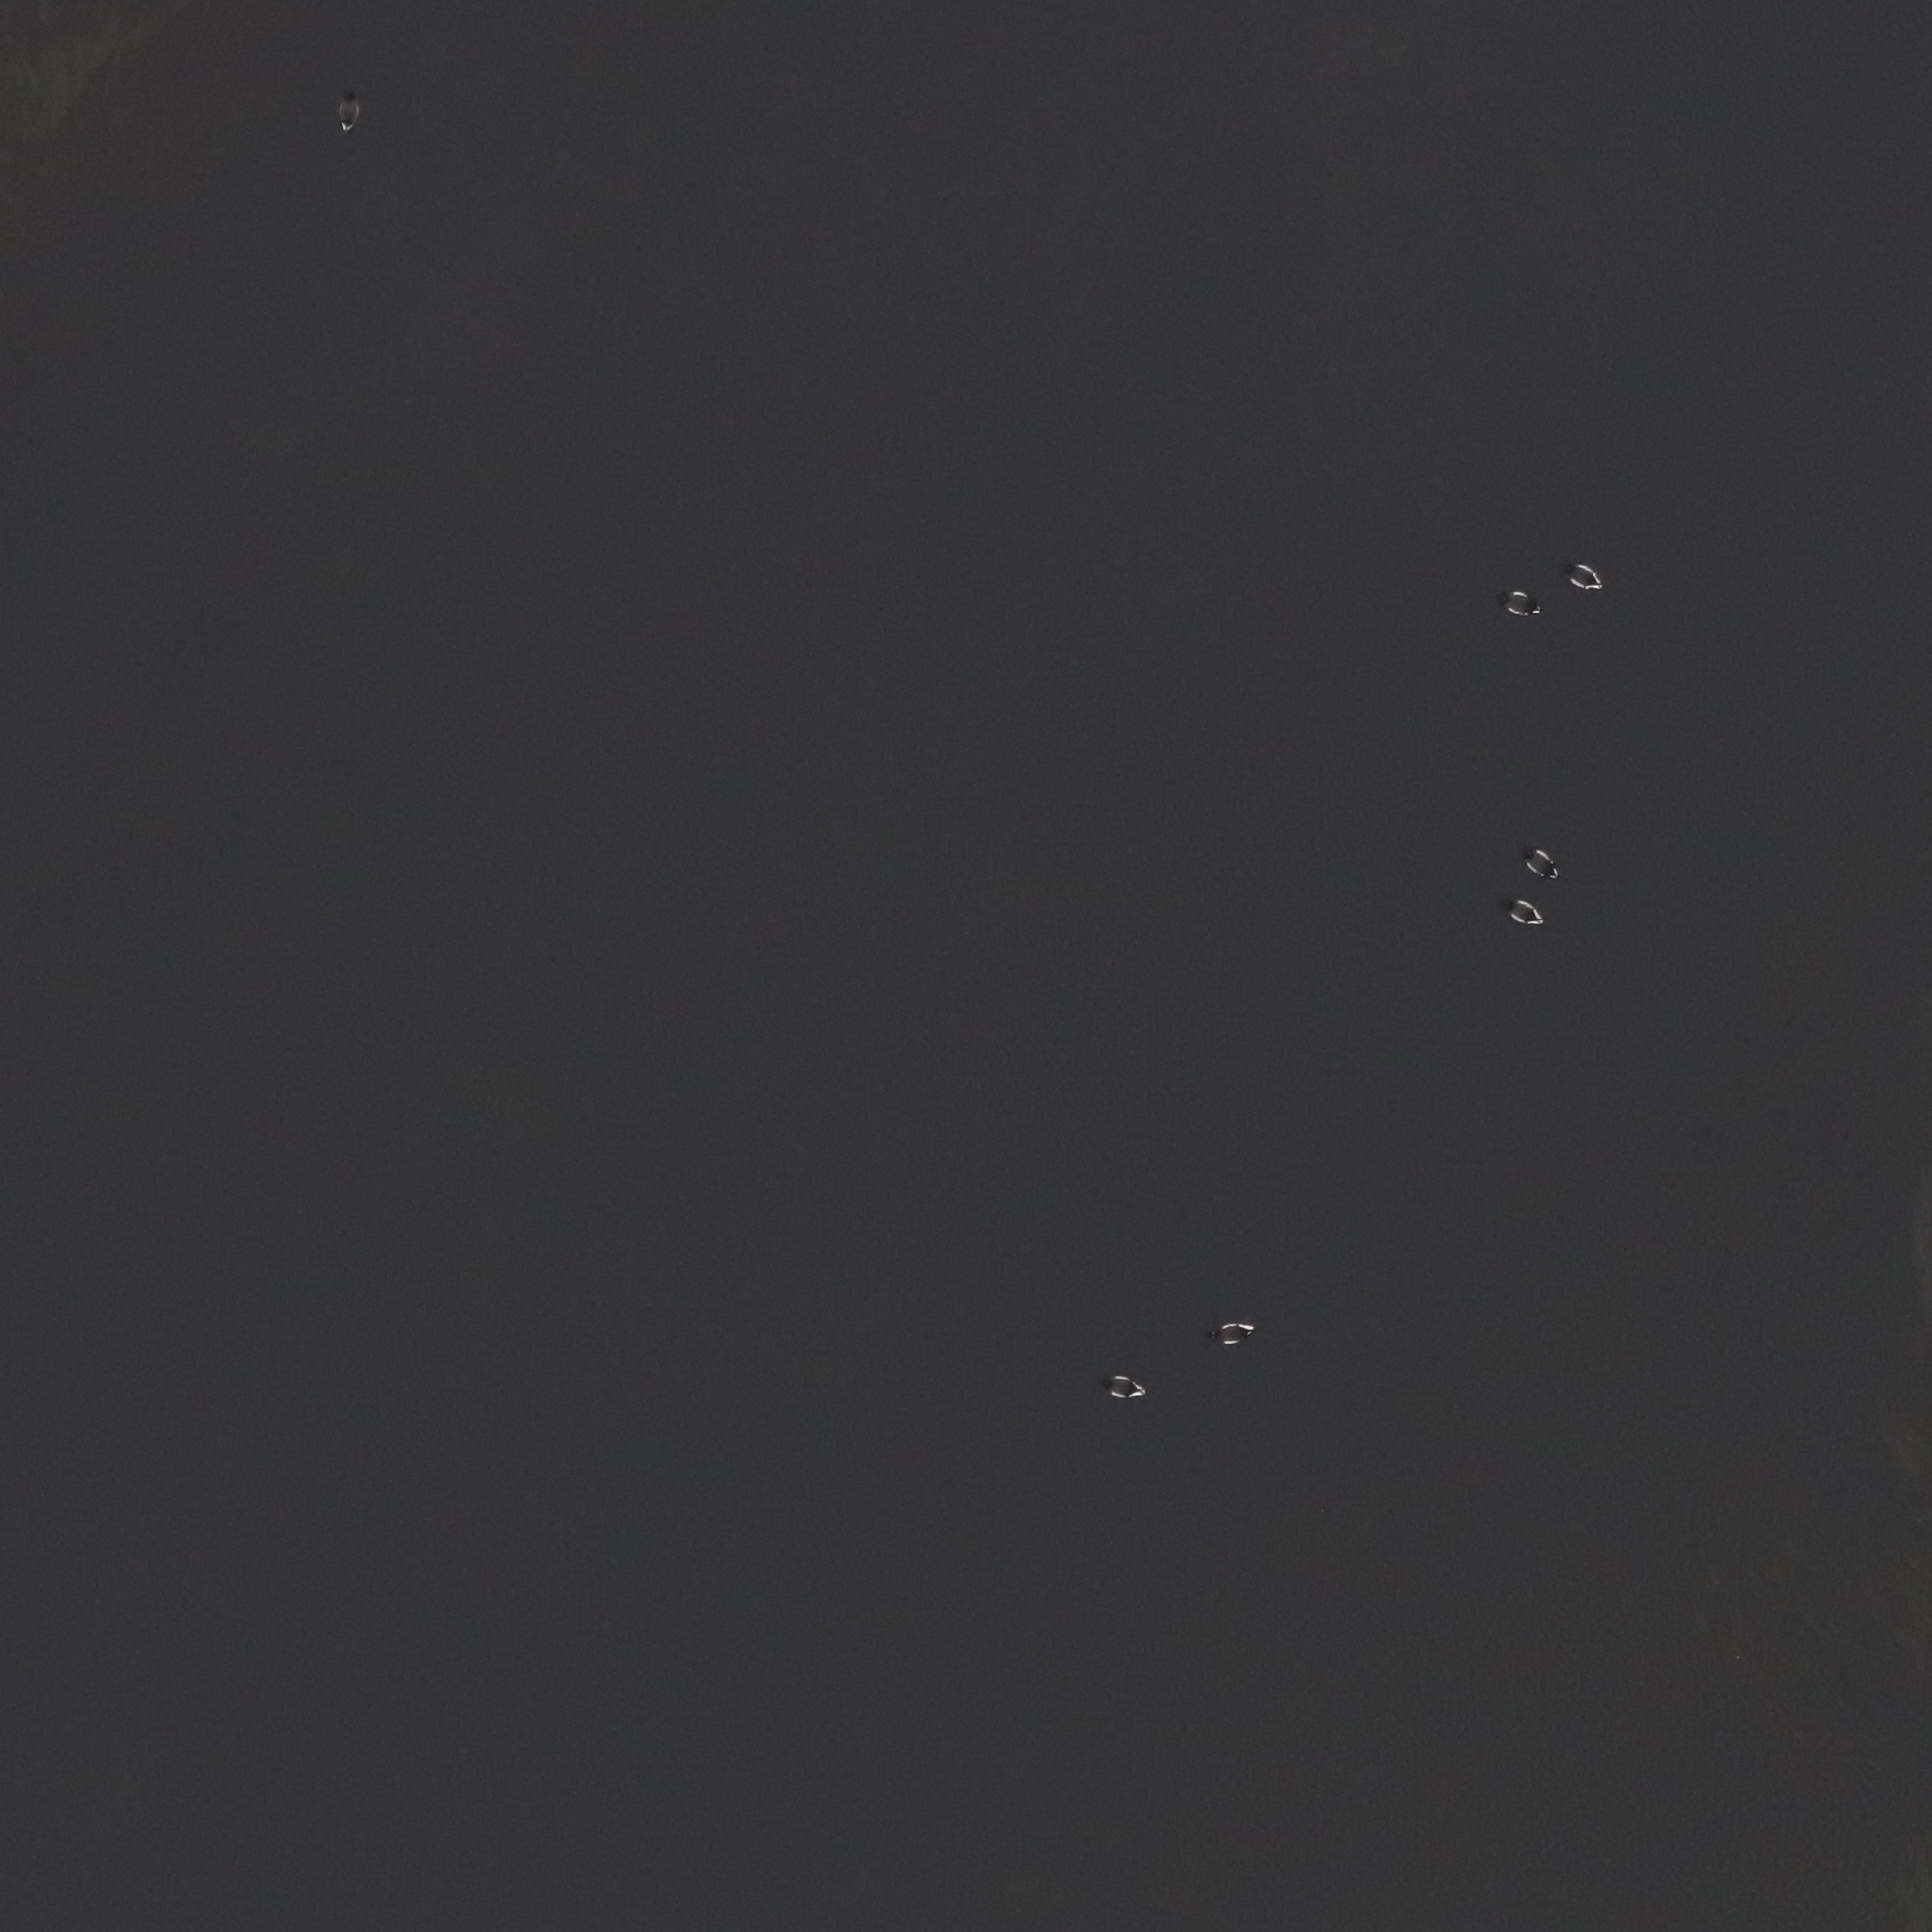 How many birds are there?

7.